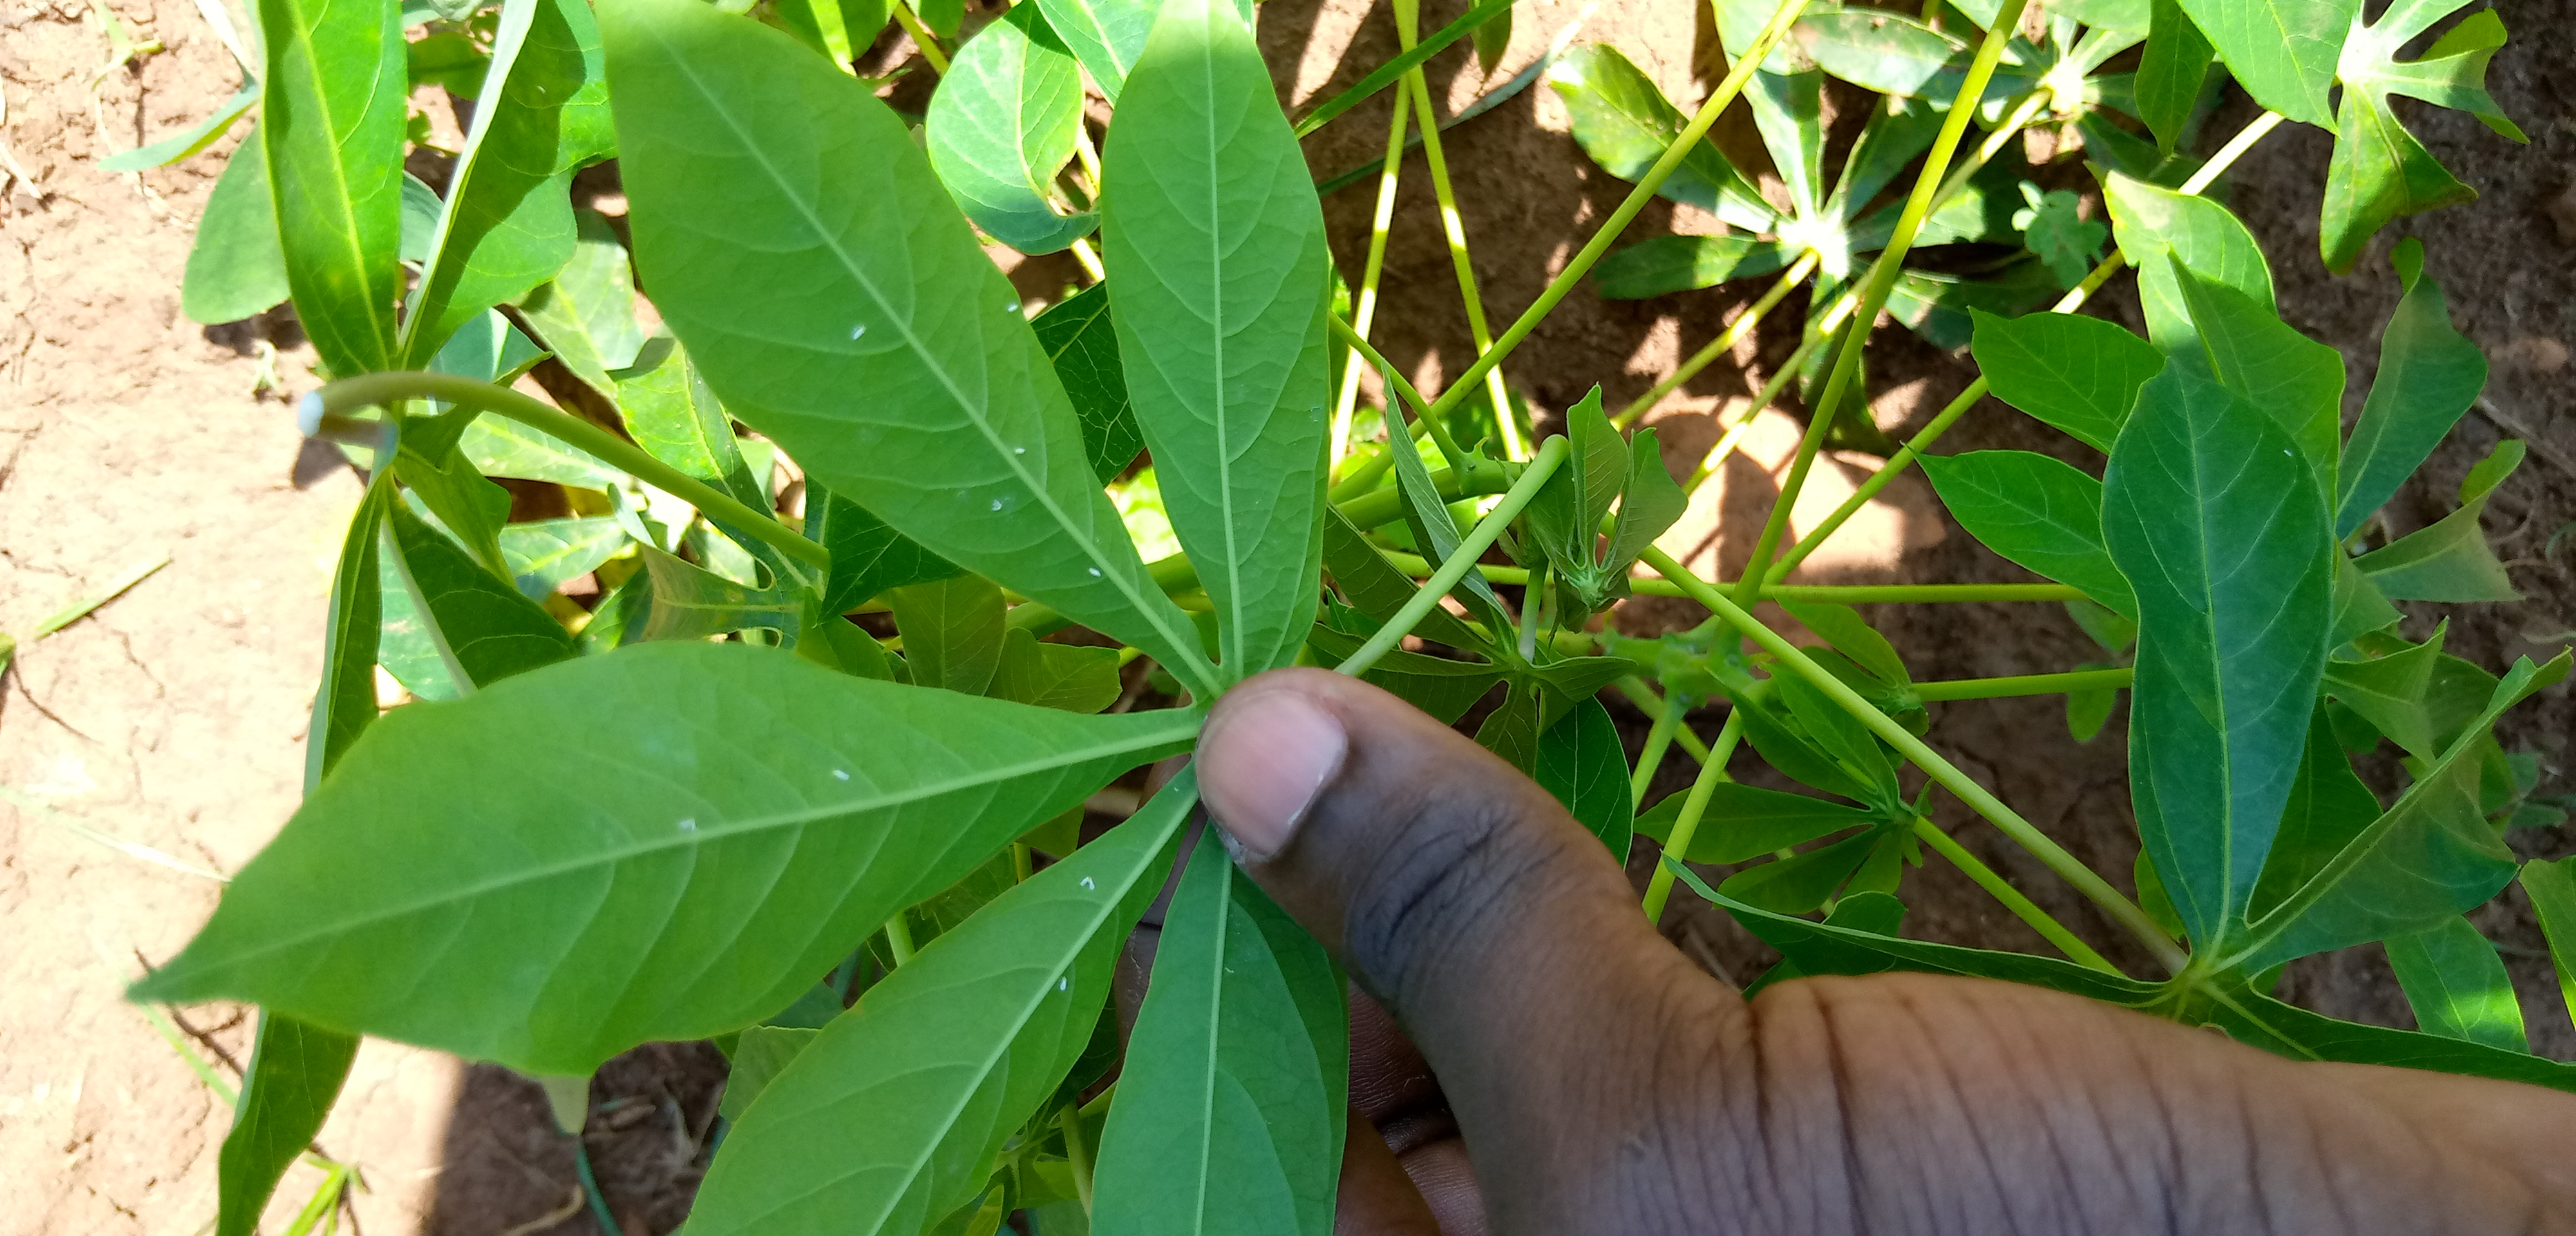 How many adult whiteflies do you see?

8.